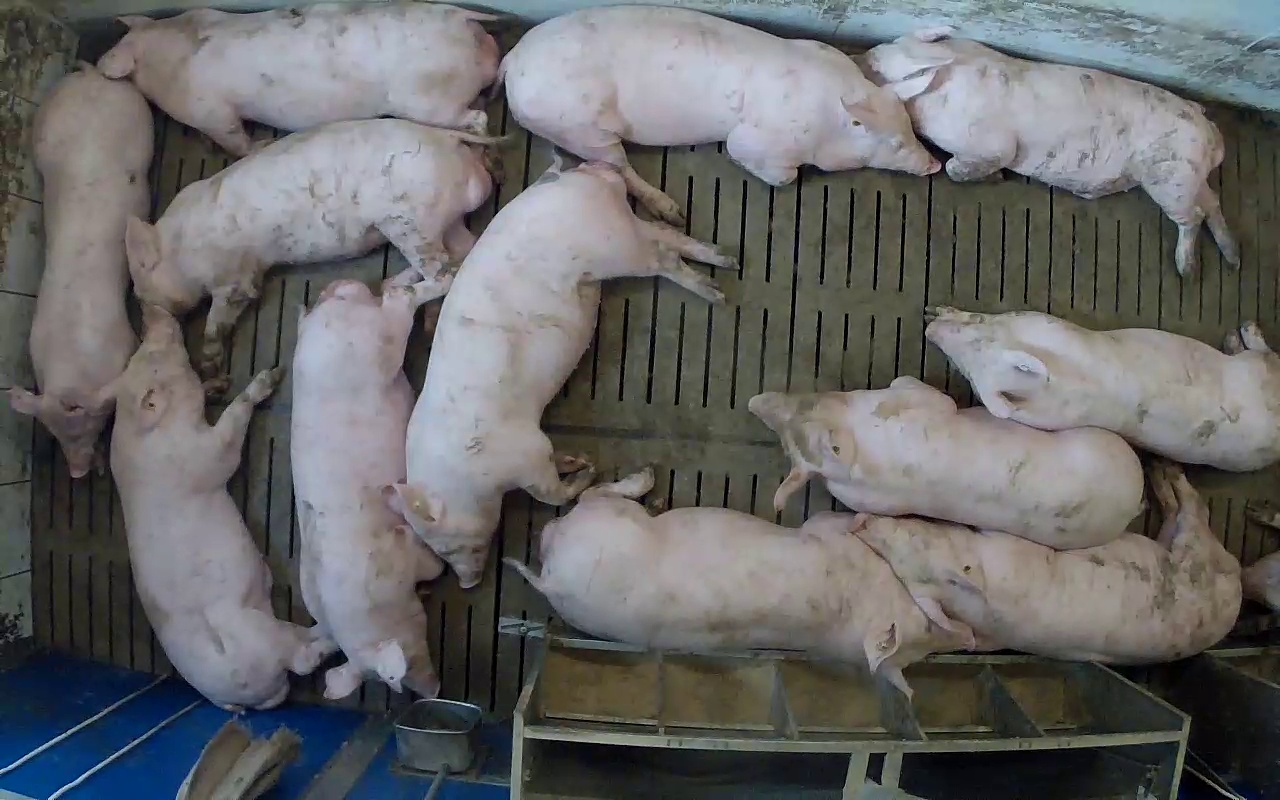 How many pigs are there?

13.